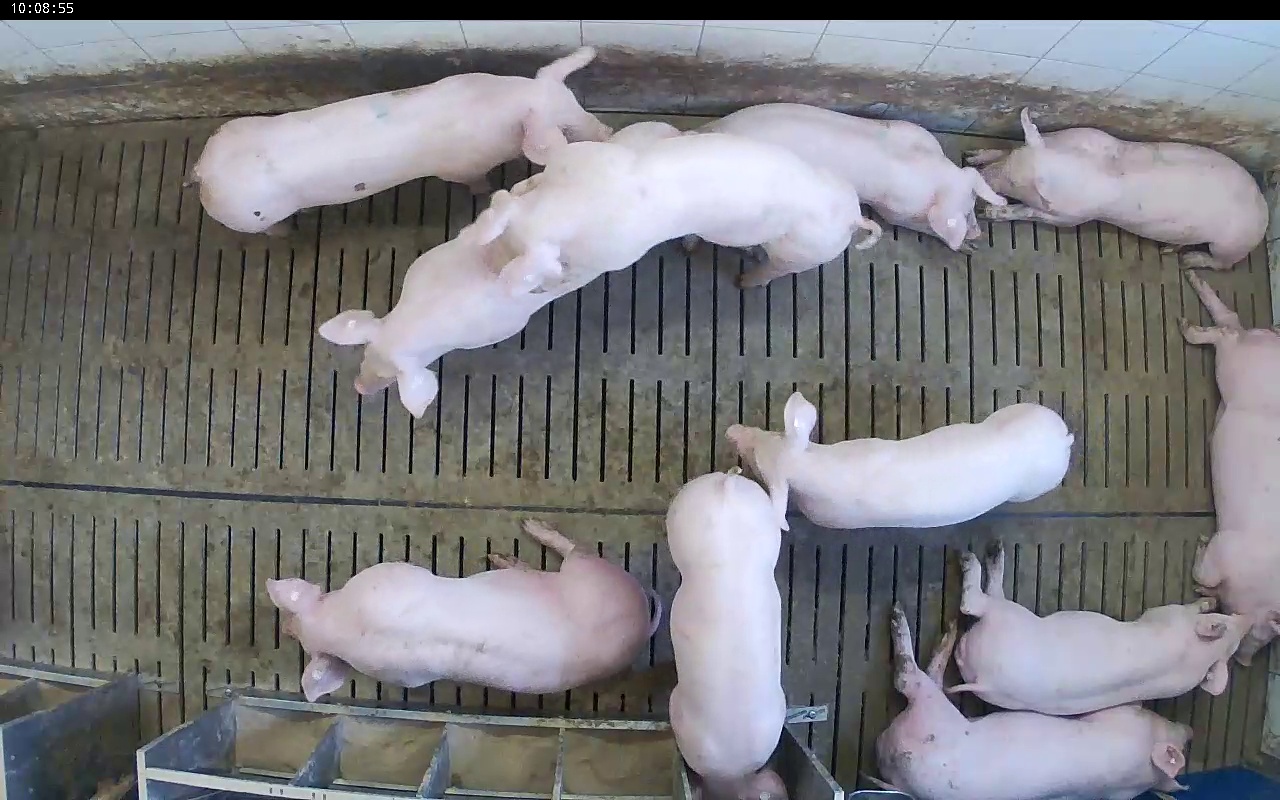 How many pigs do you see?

11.